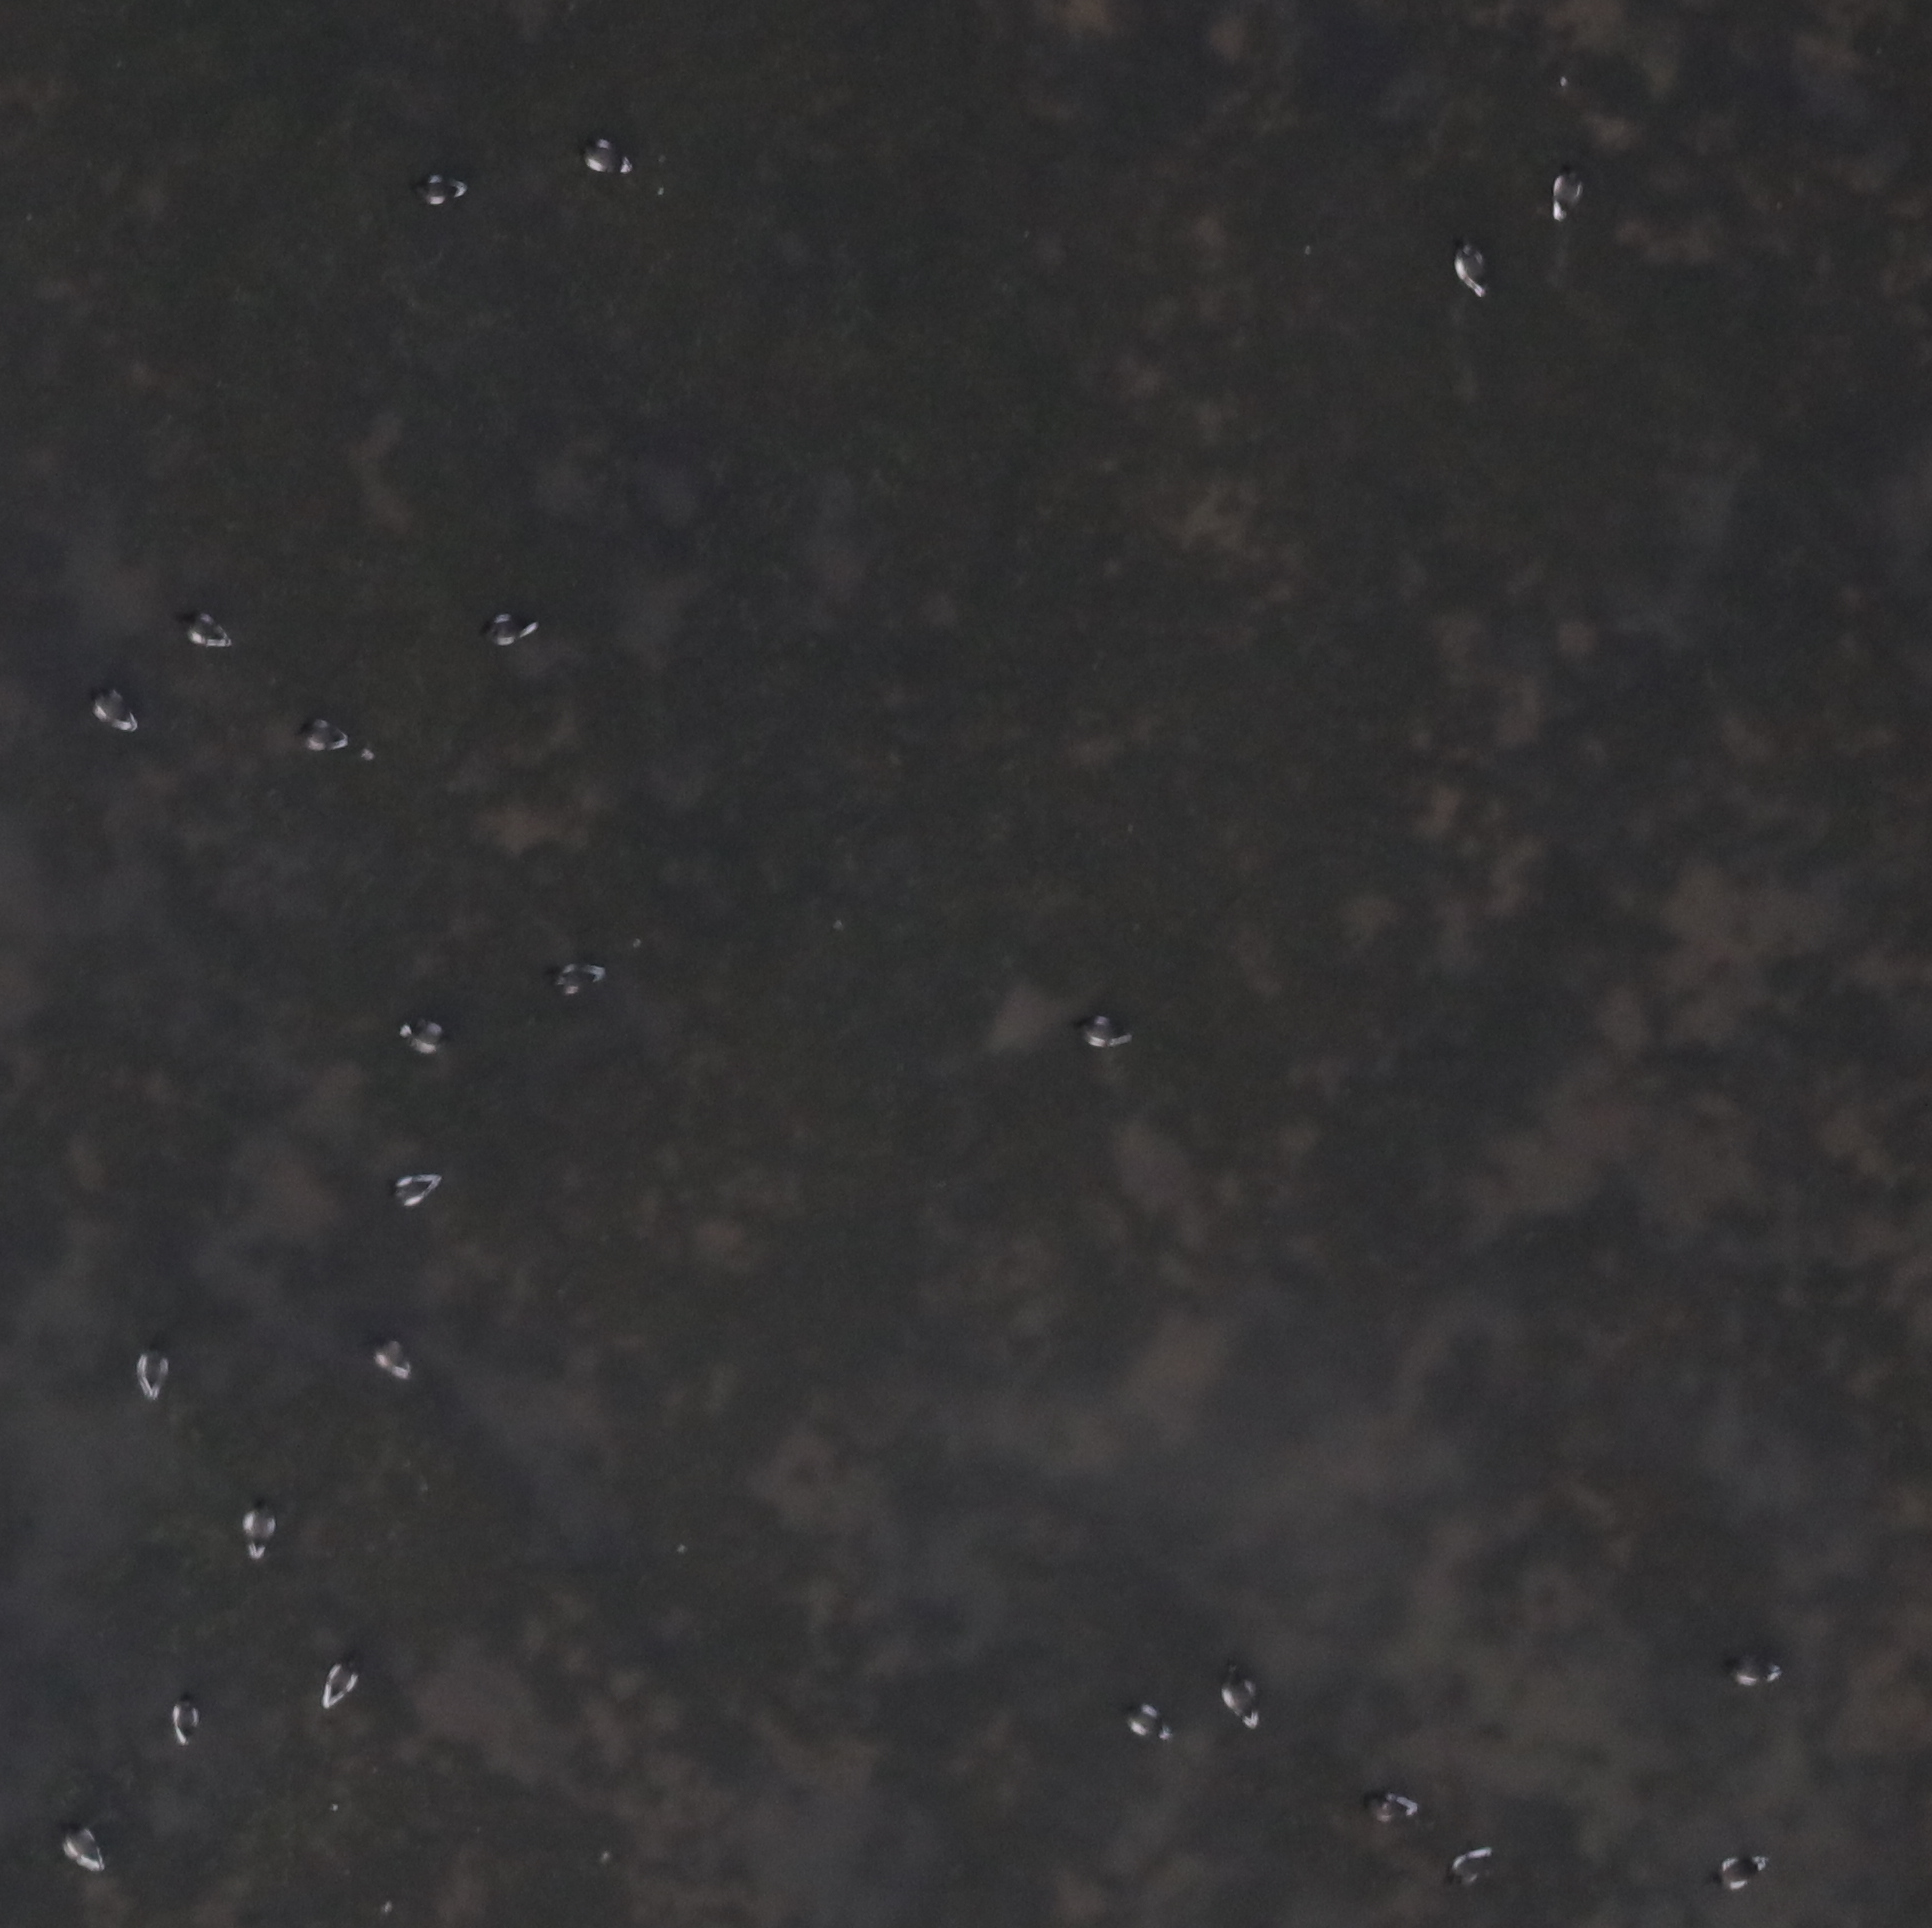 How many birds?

24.